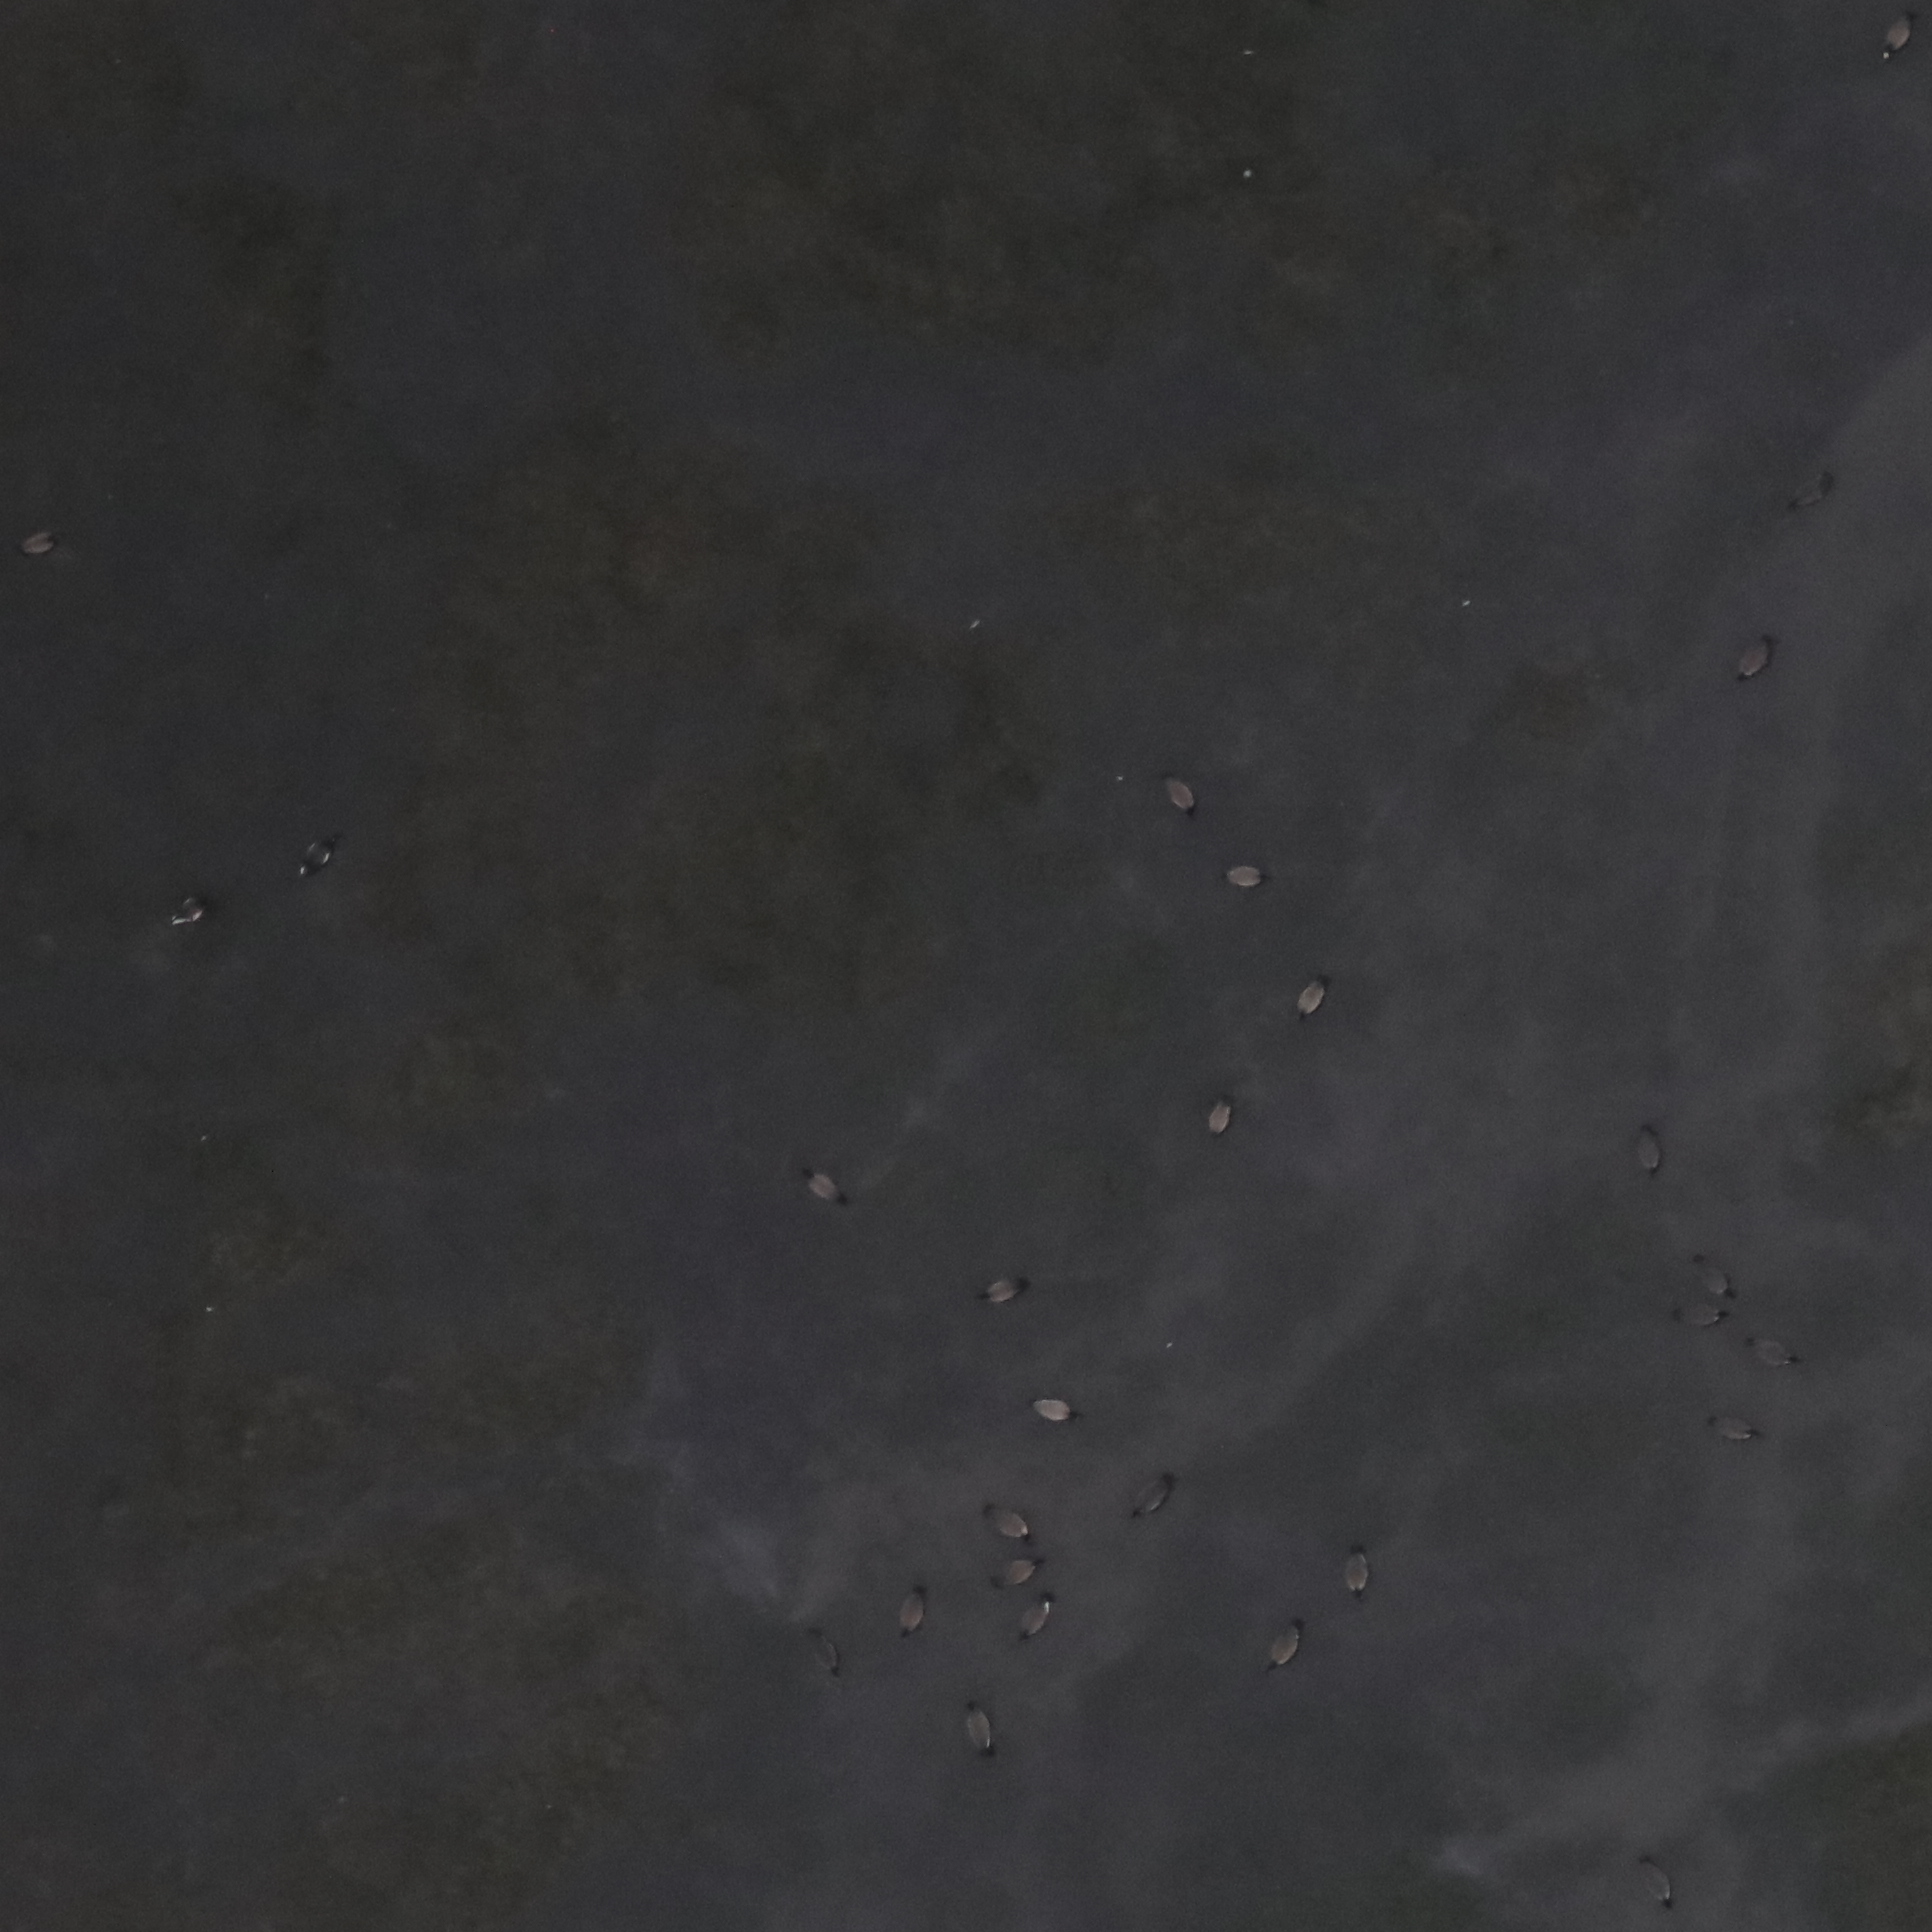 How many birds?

28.